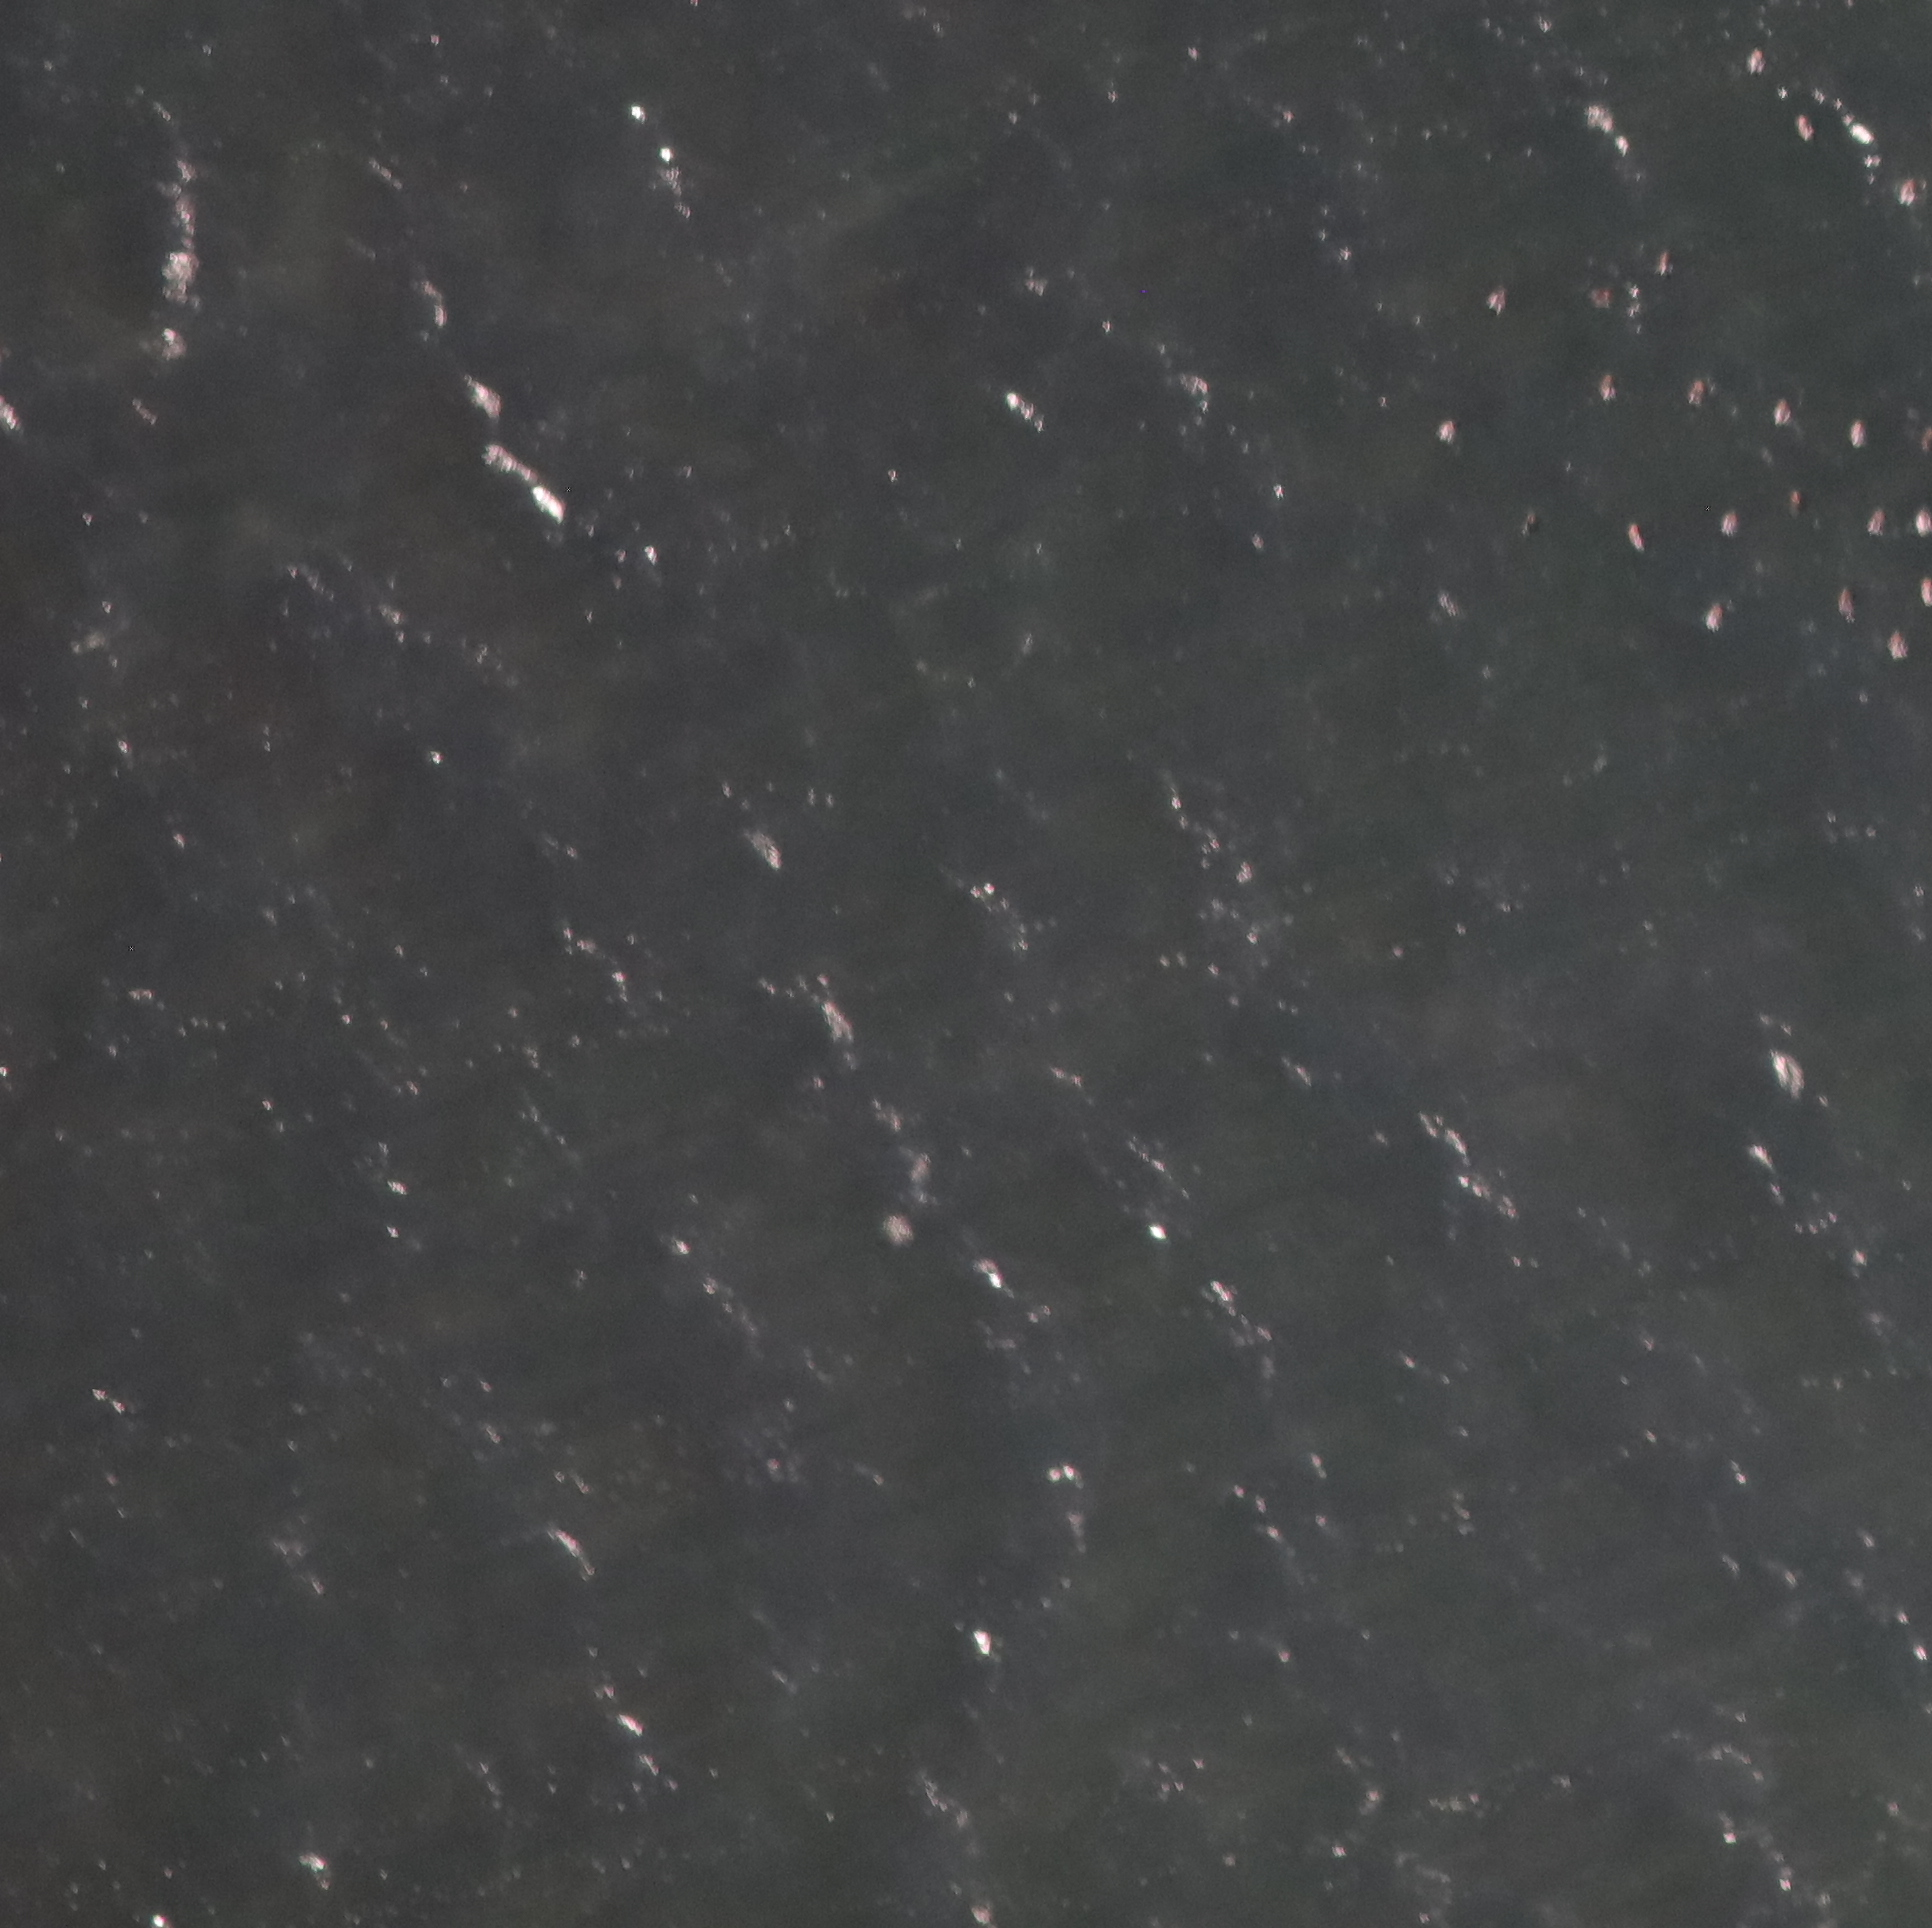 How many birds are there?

22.